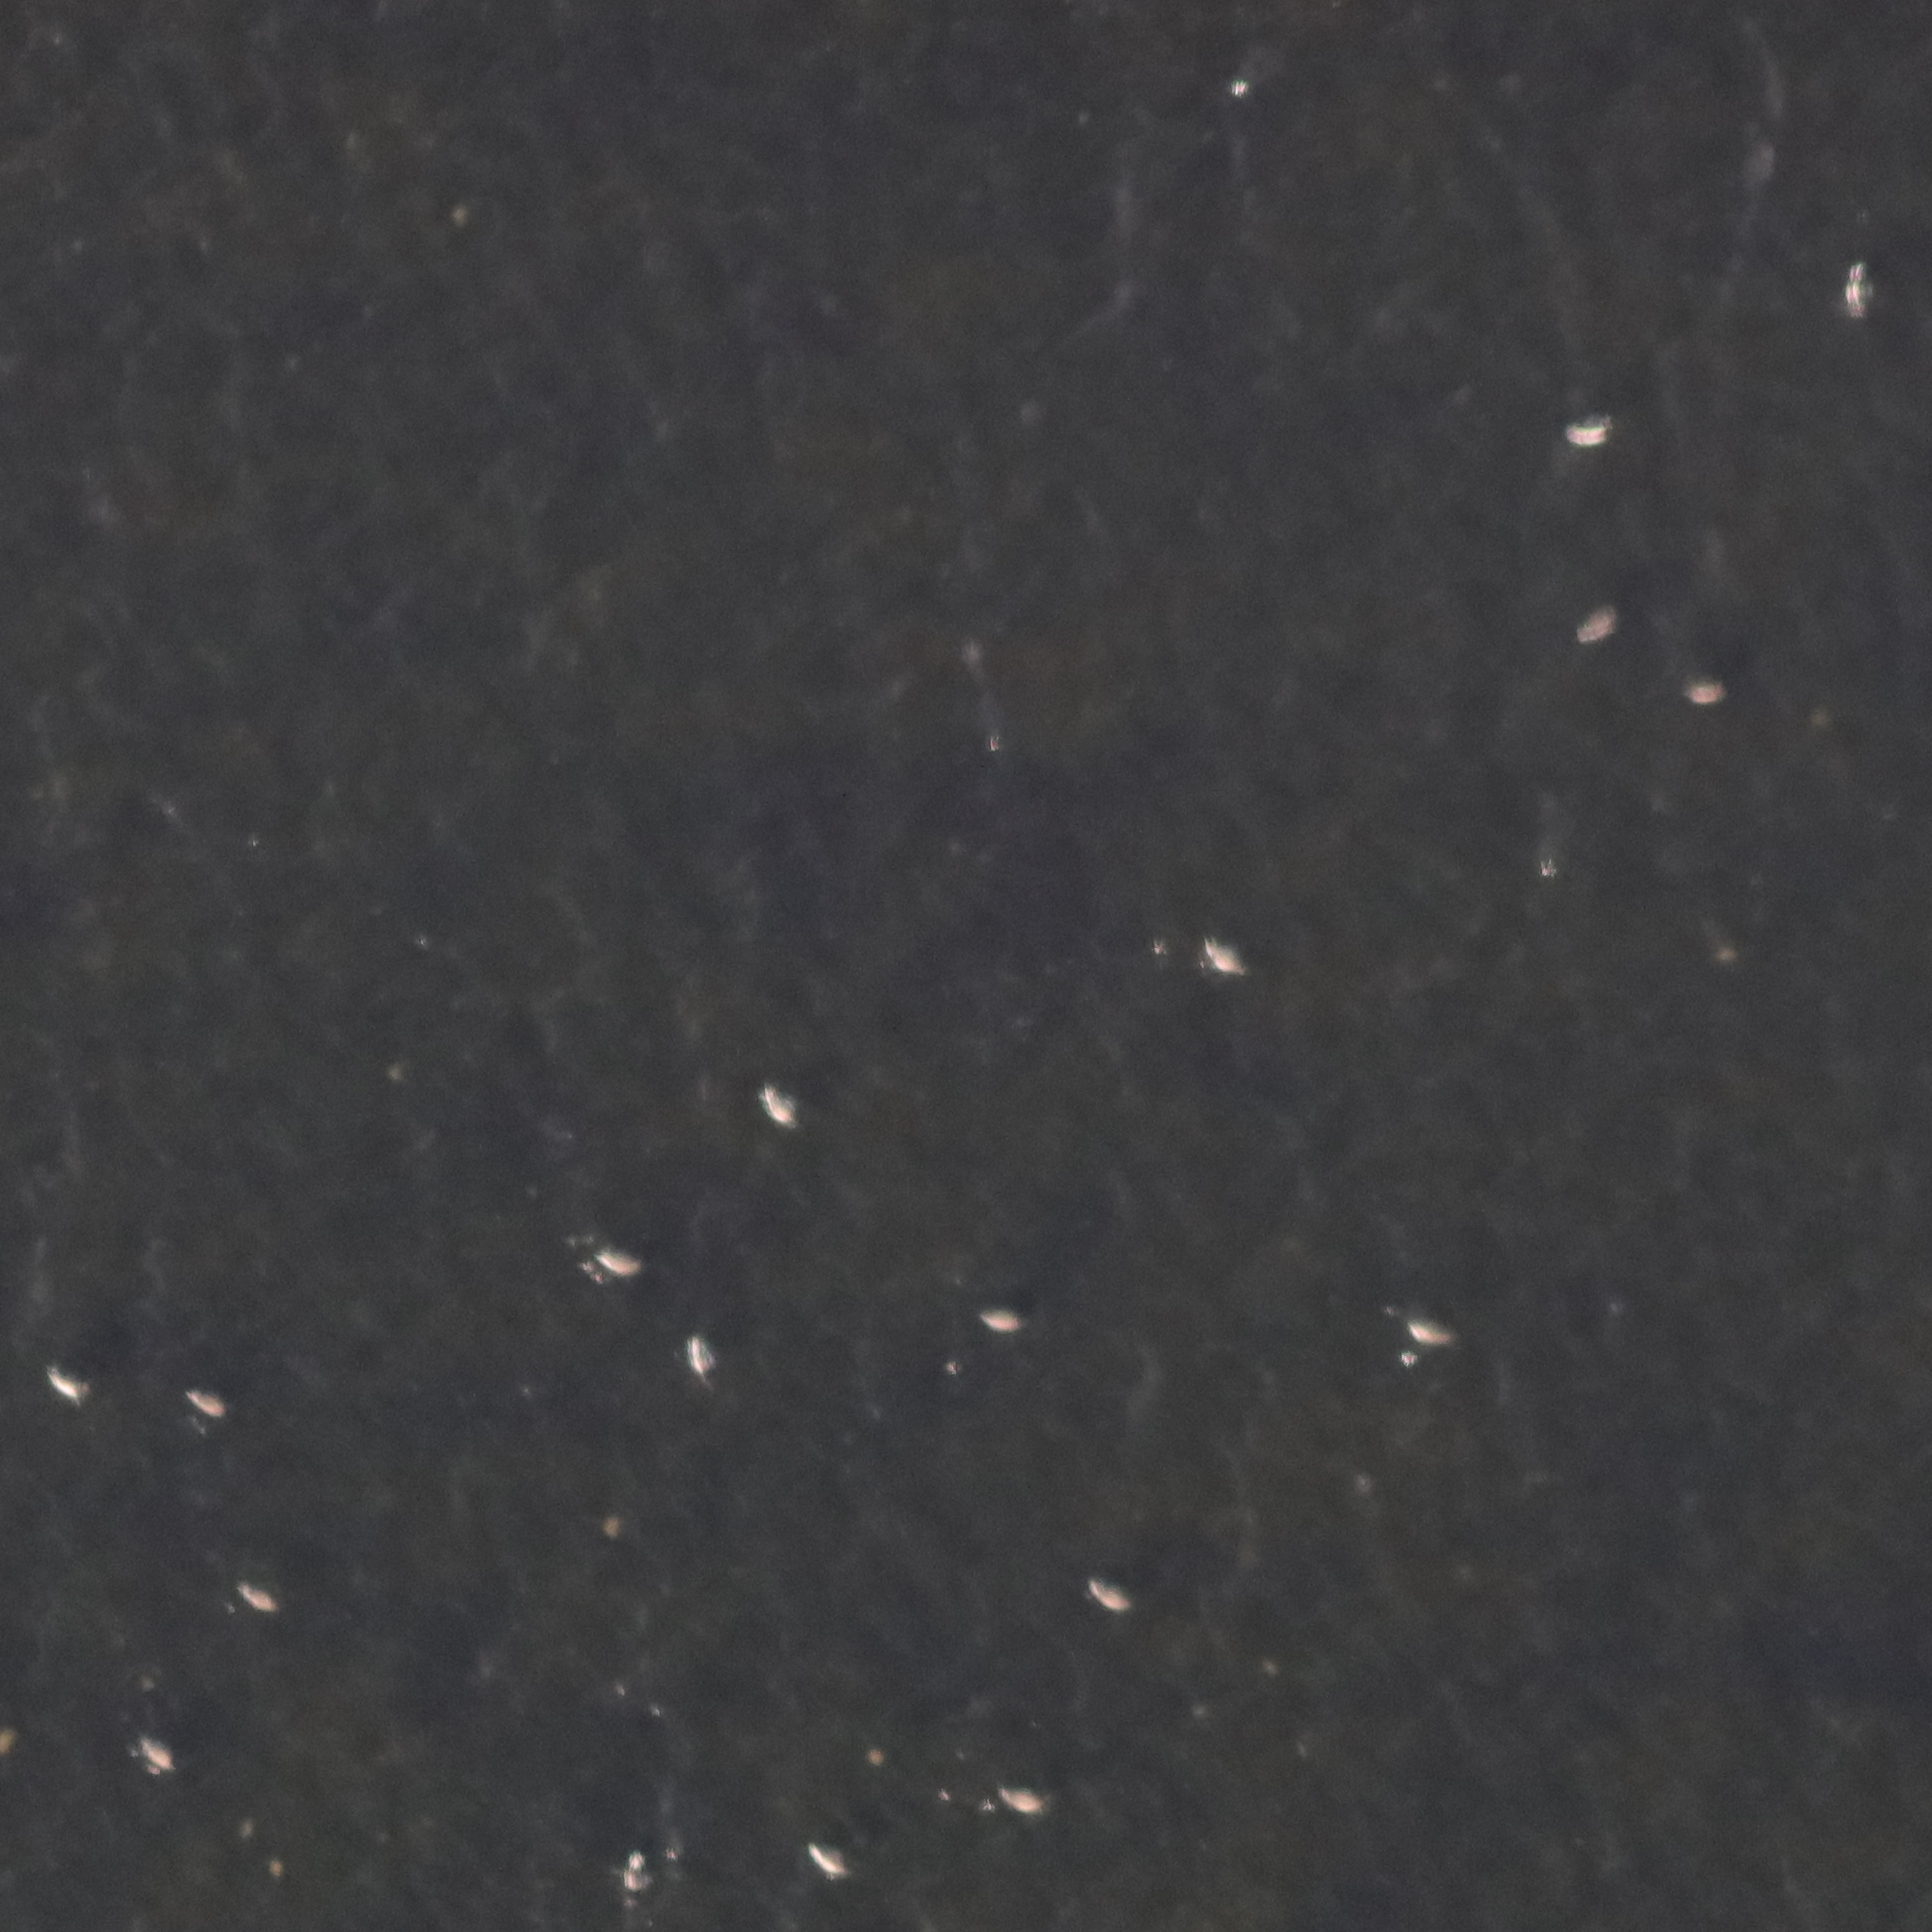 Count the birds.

19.